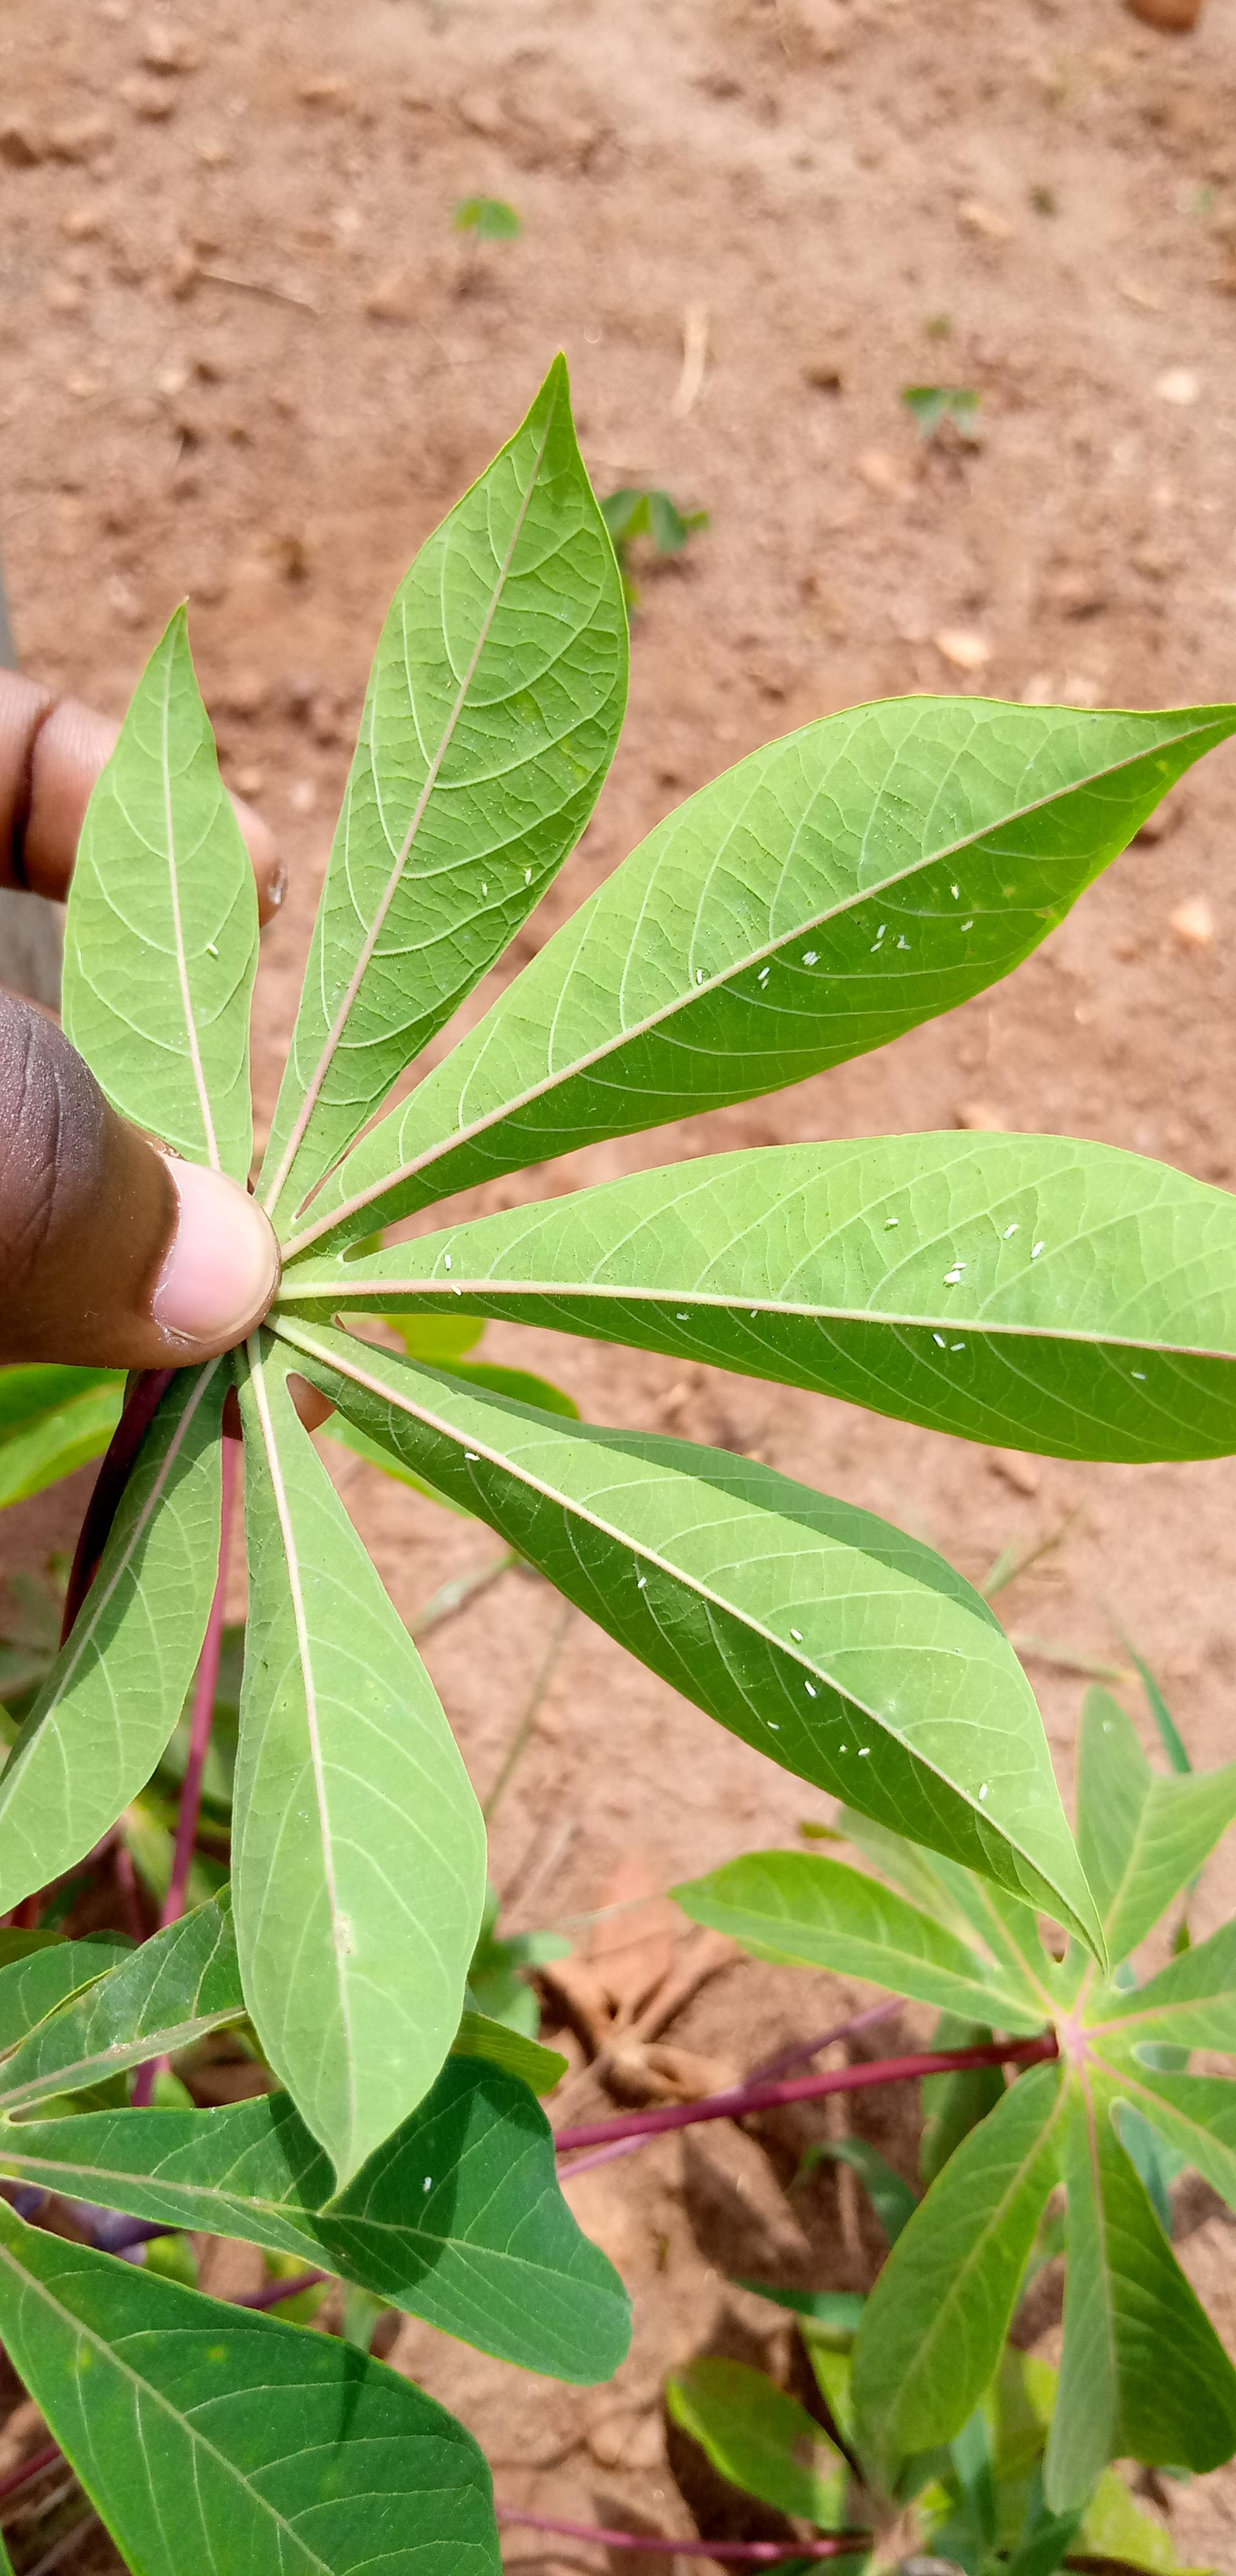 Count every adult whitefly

34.